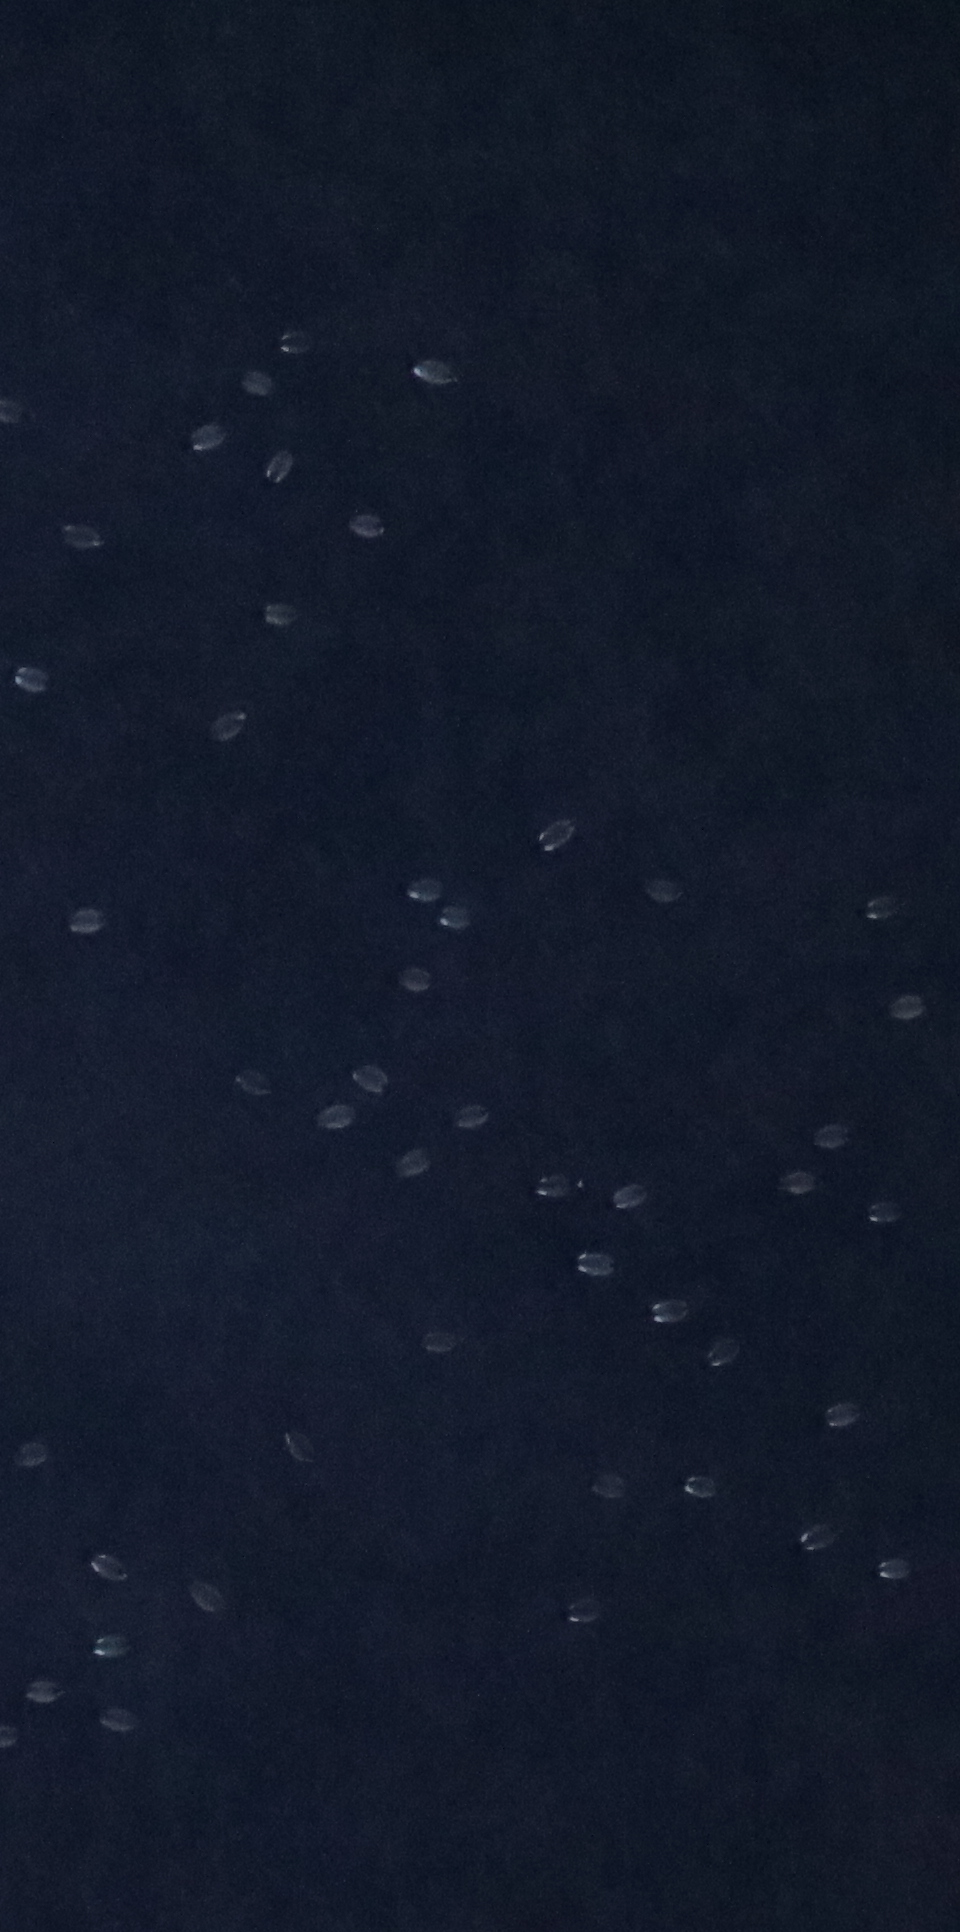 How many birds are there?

47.